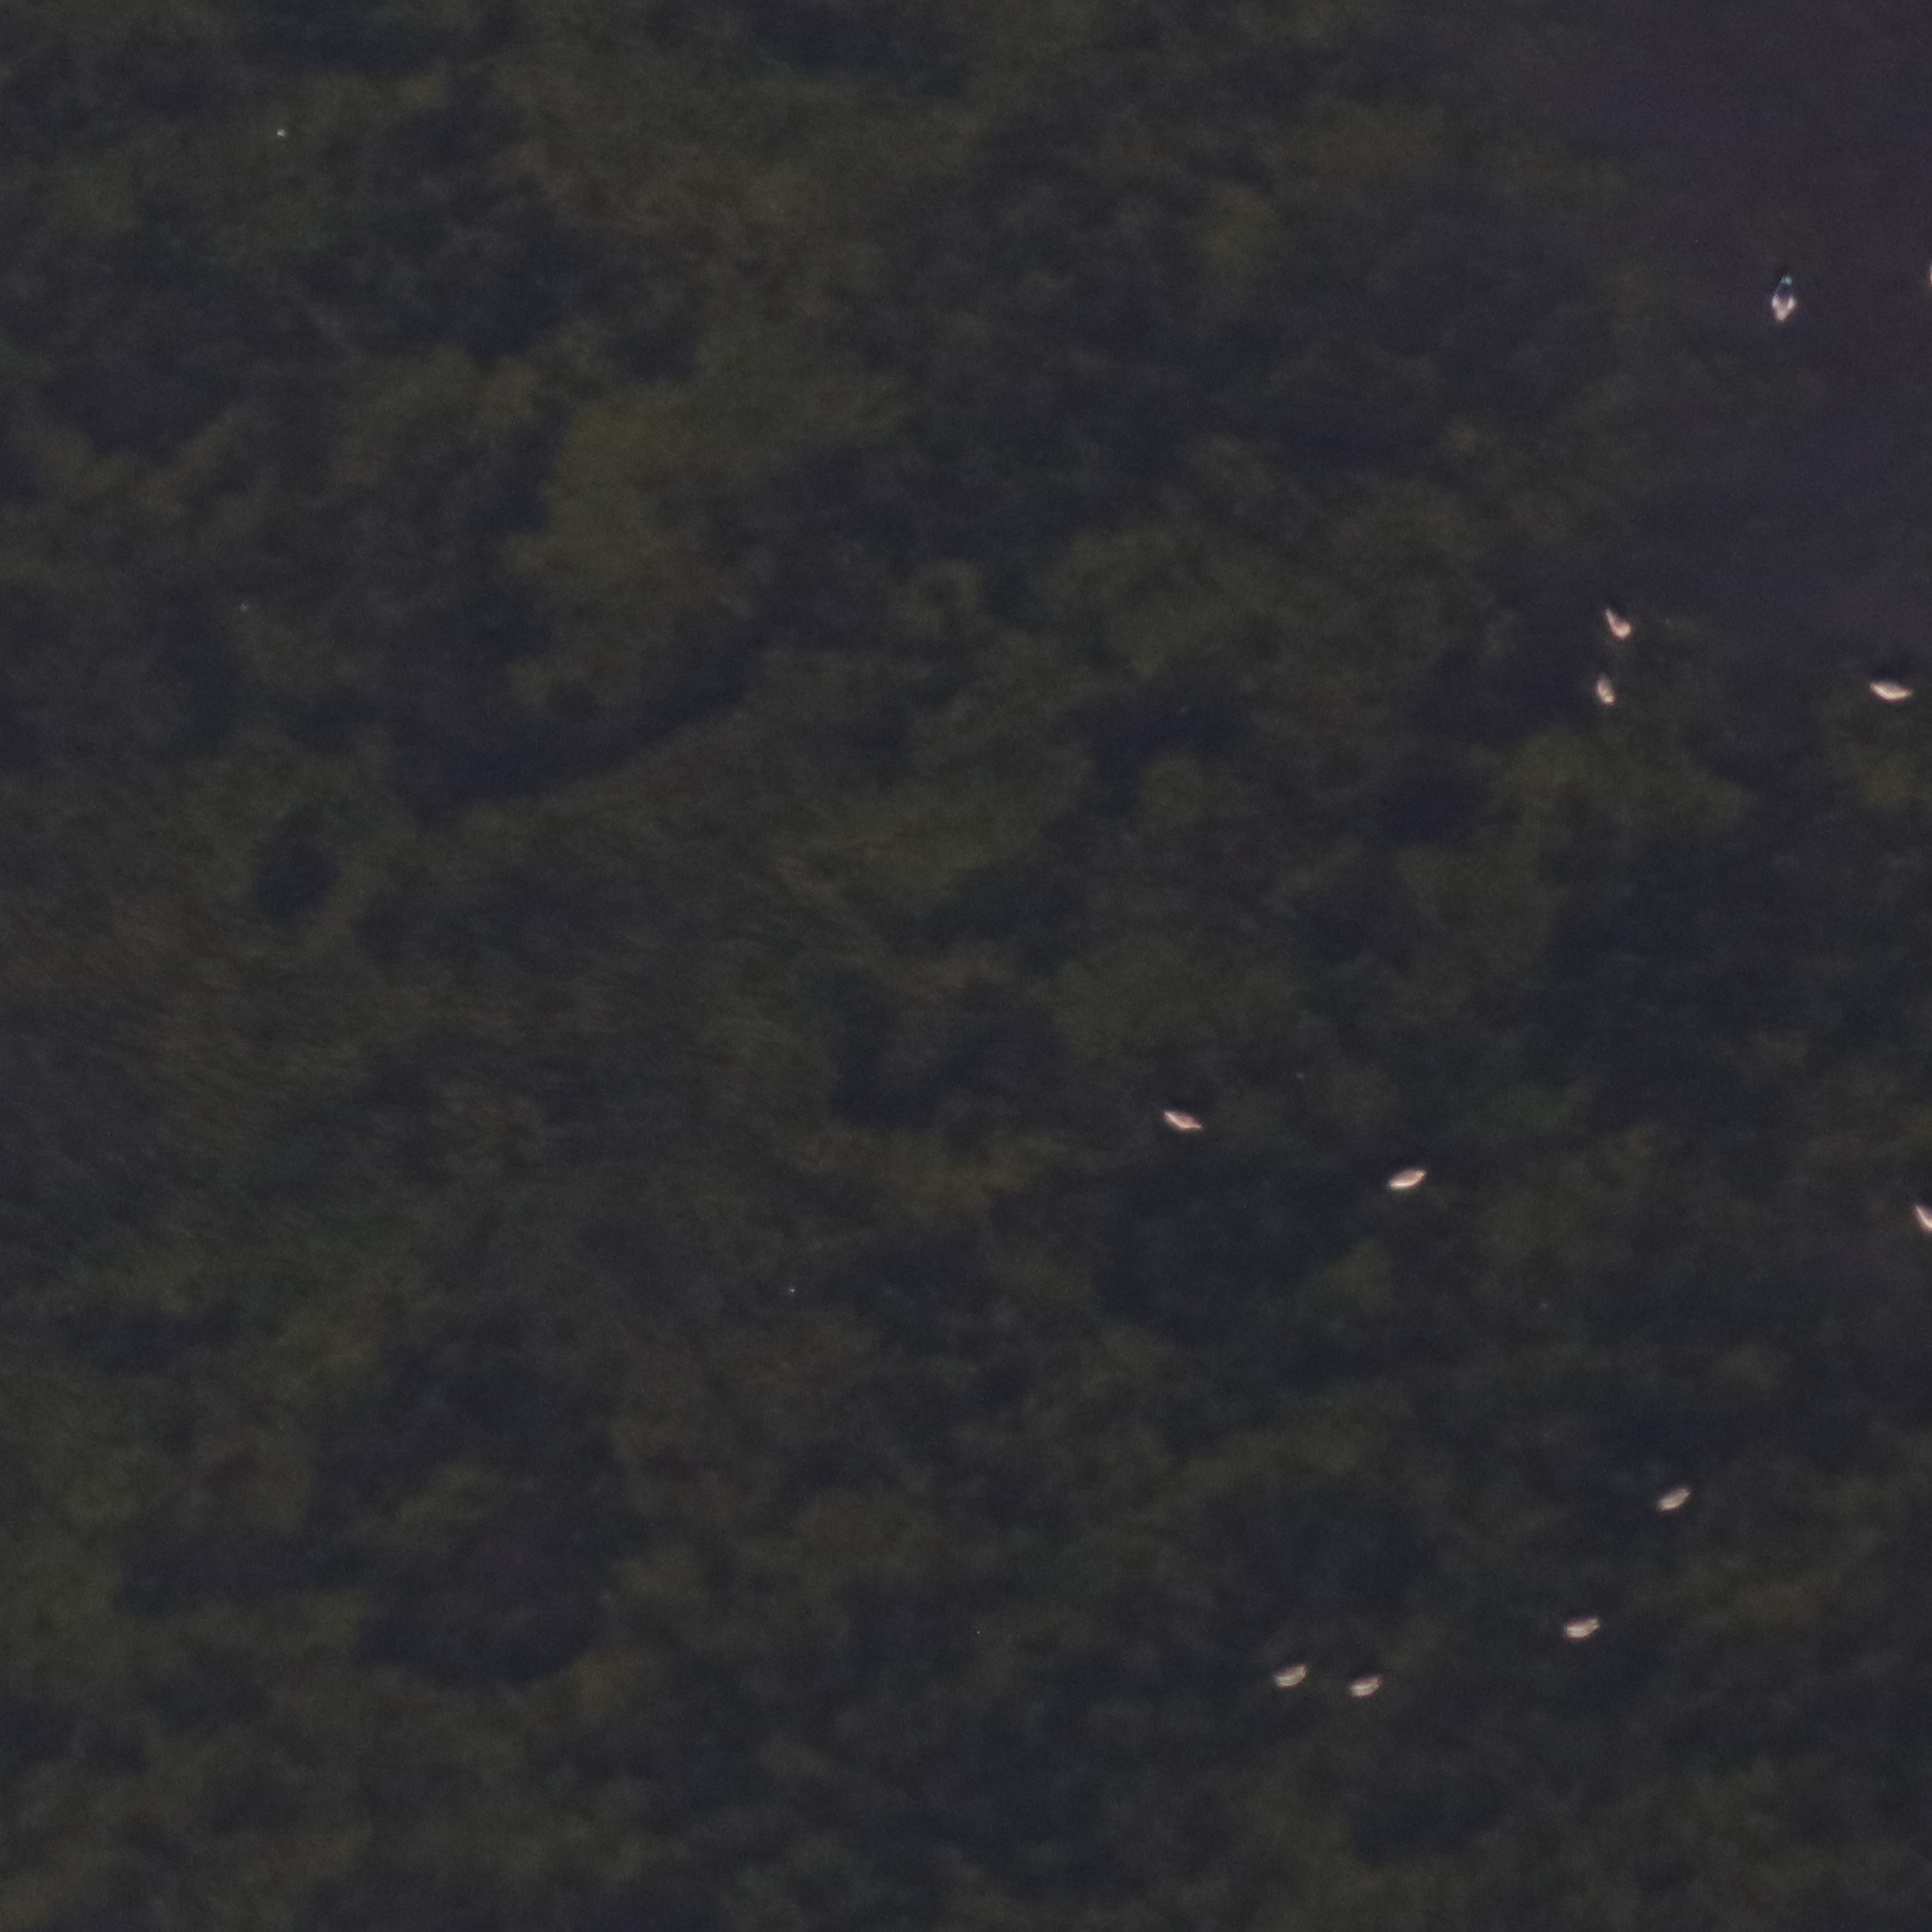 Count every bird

11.